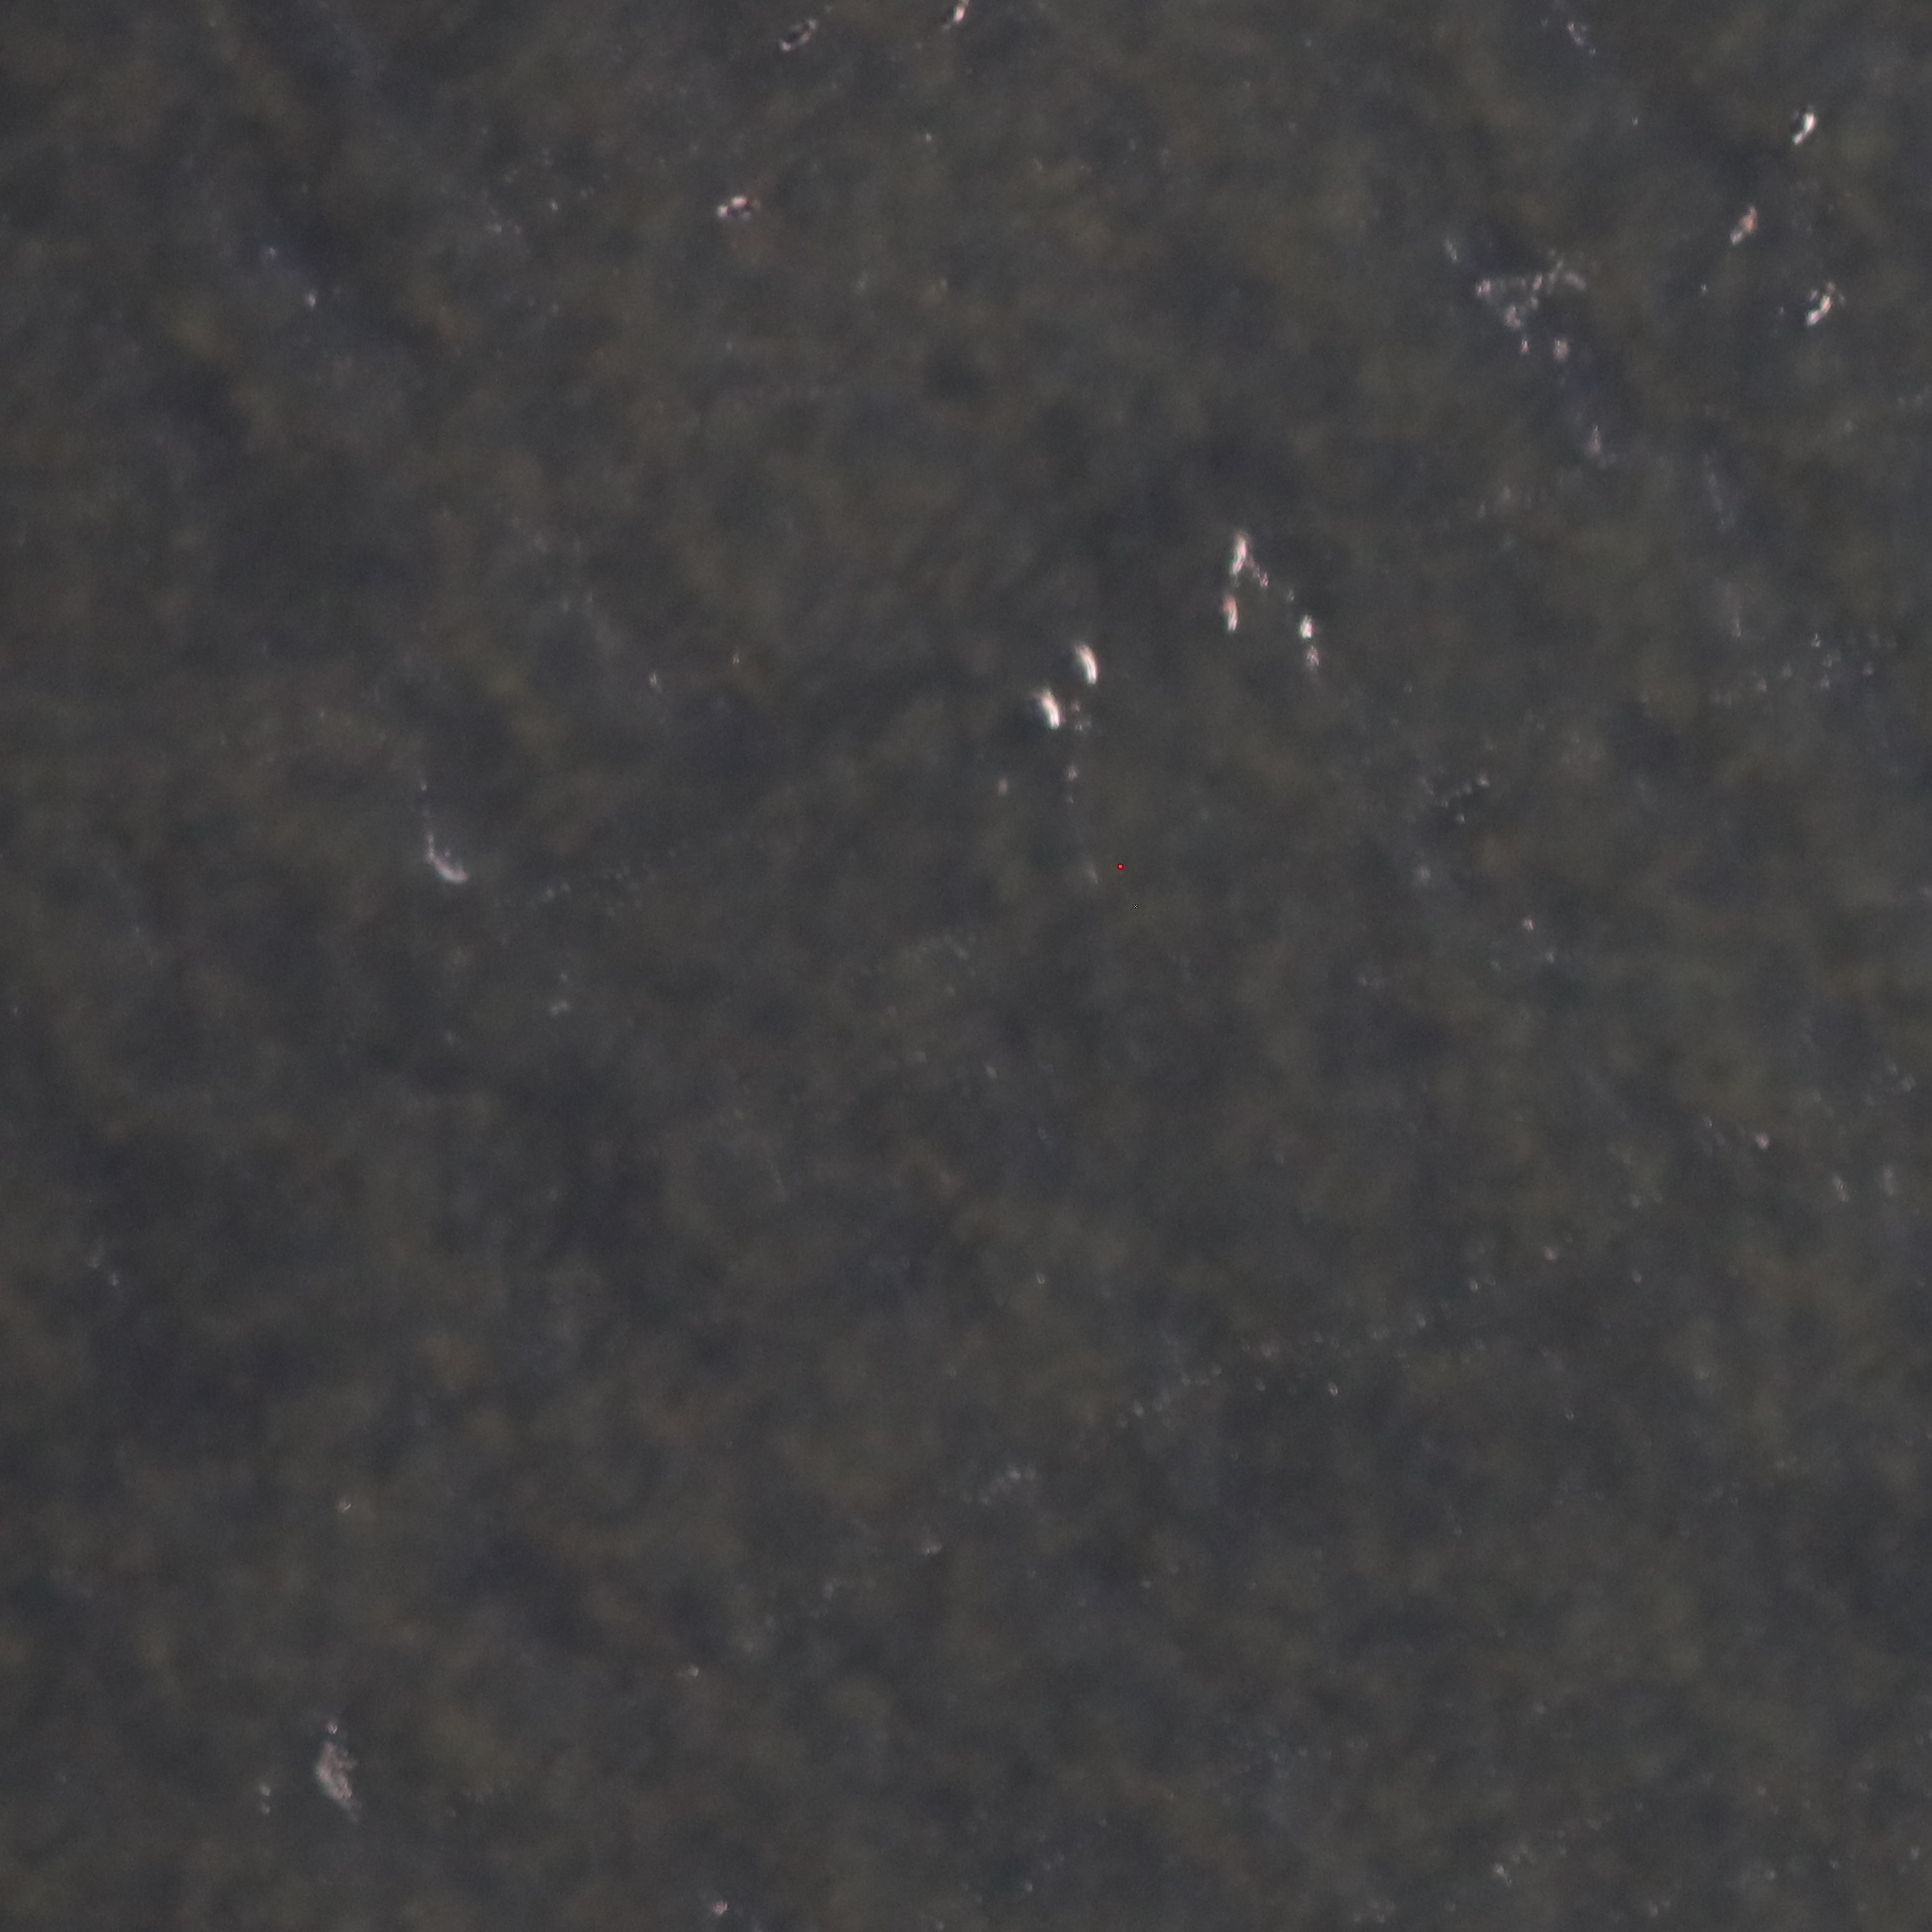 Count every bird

10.